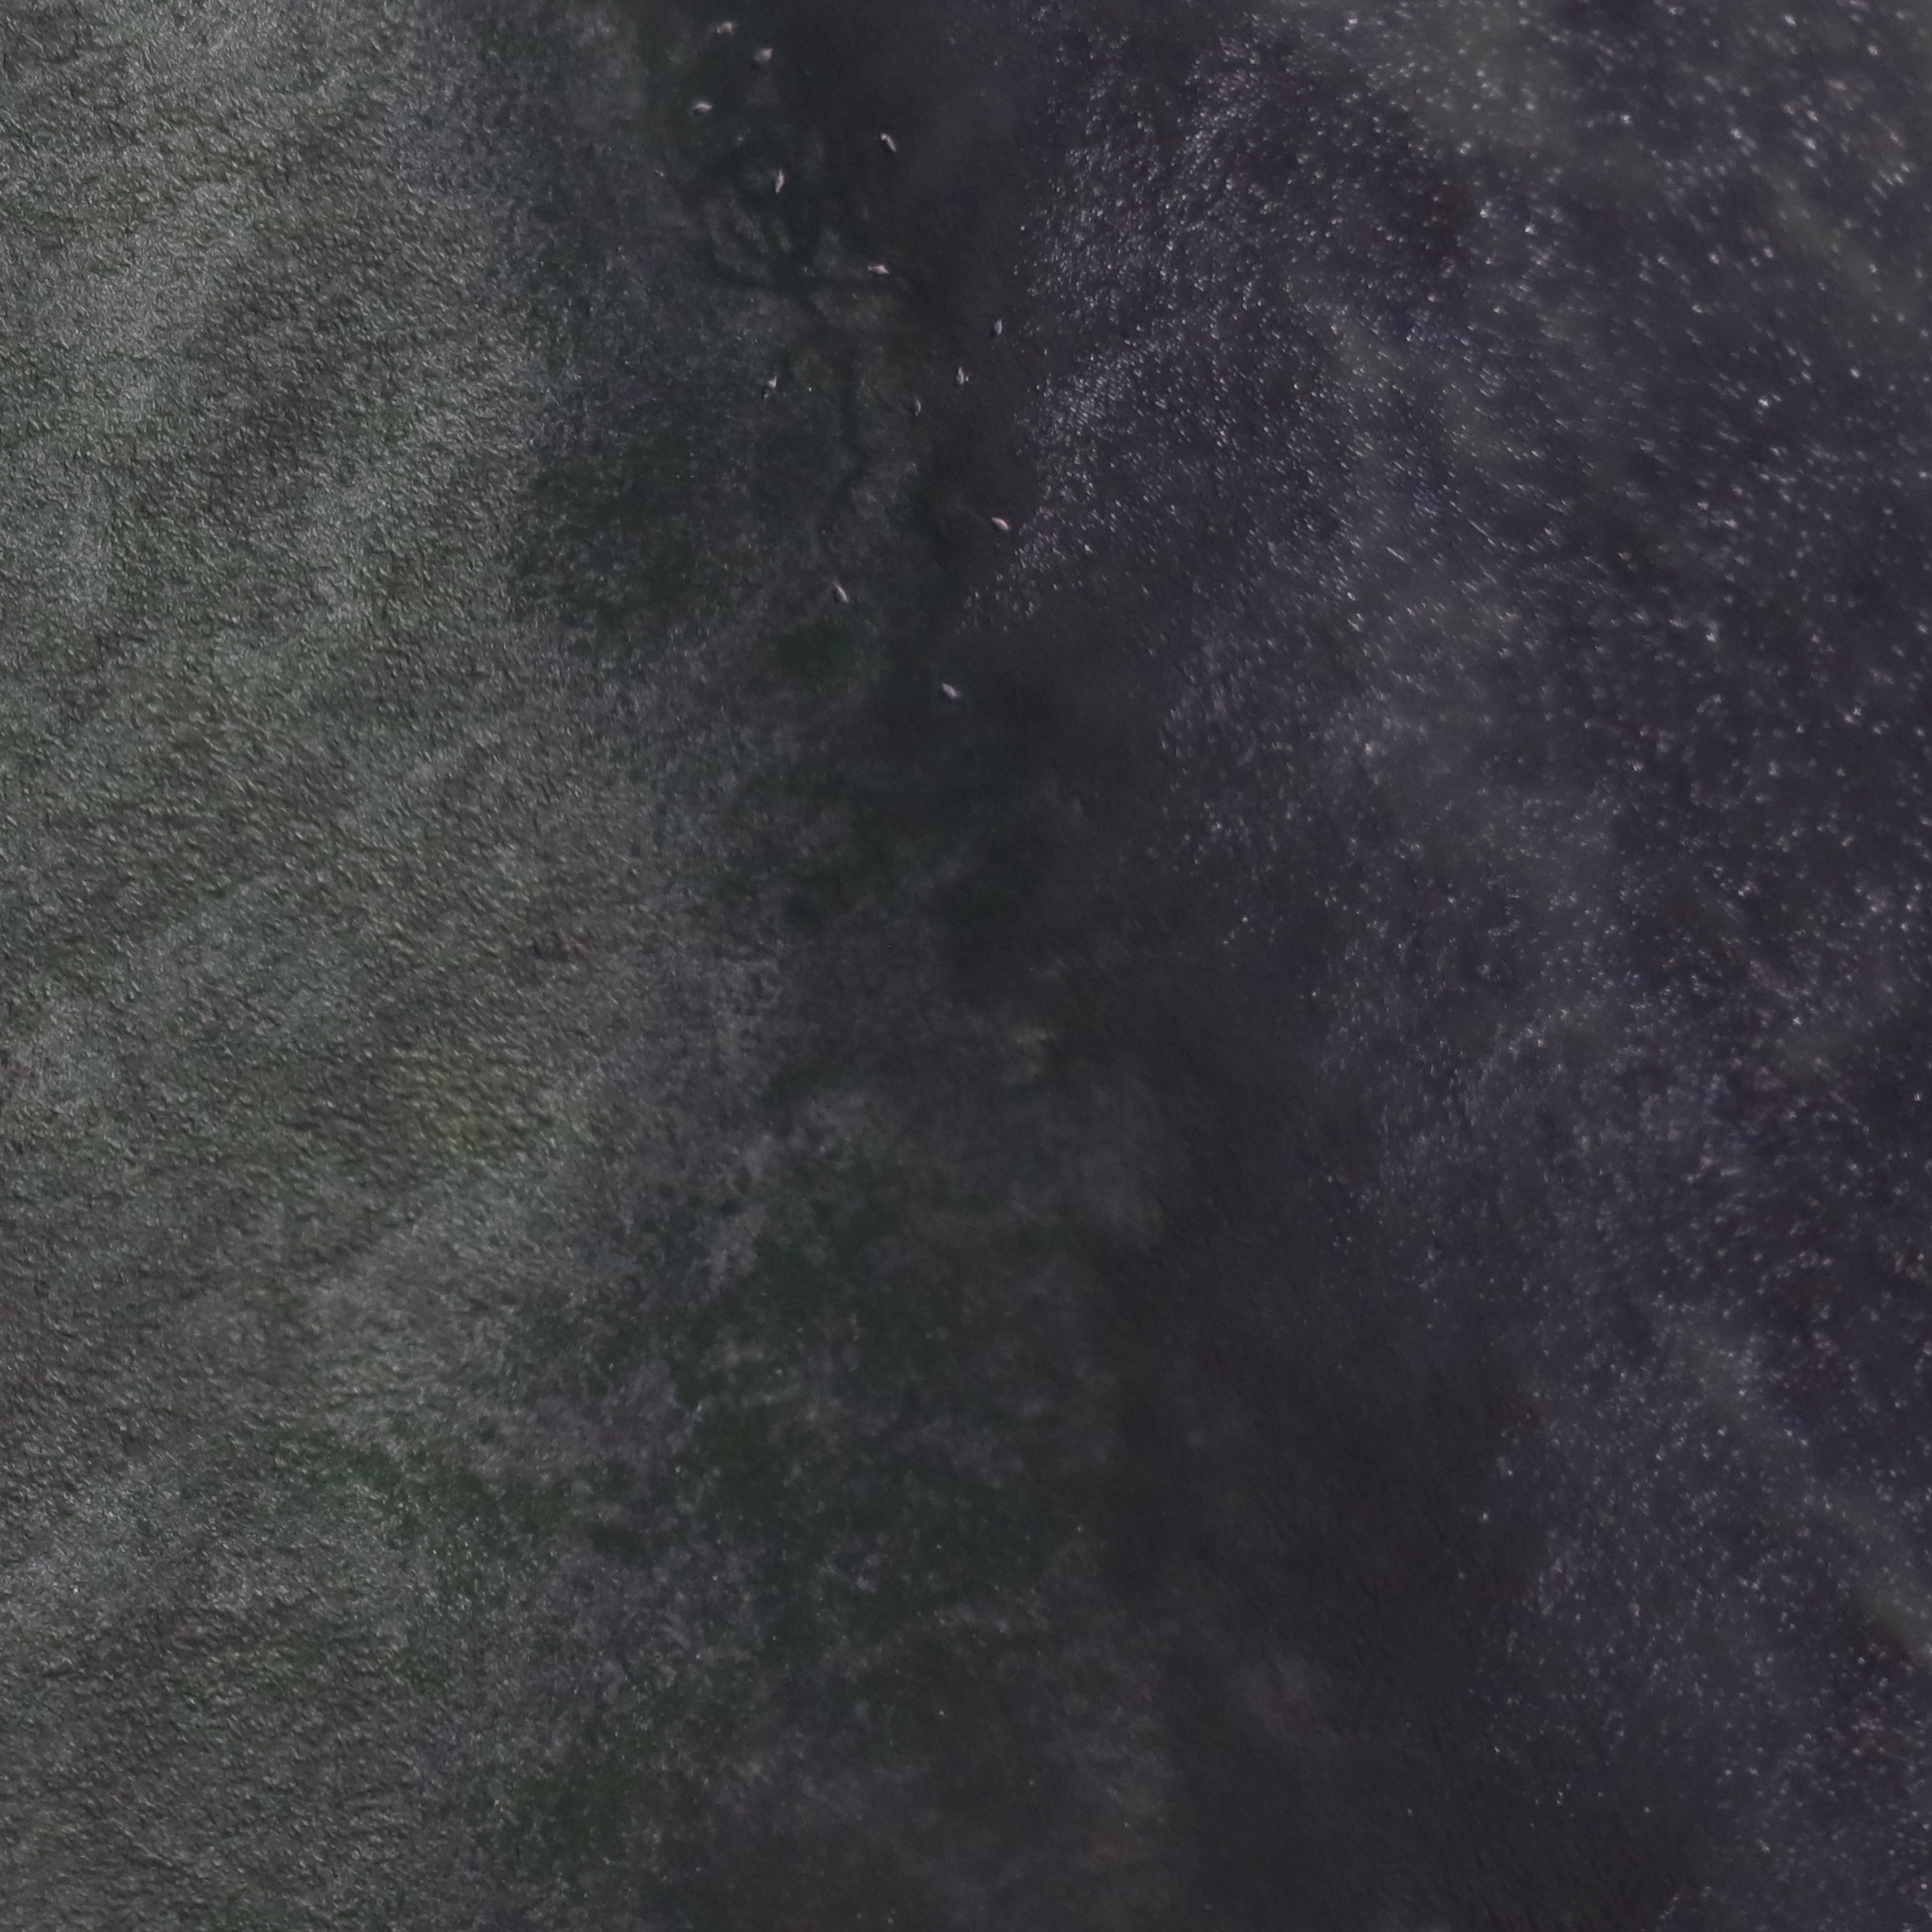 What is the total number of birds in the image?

13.